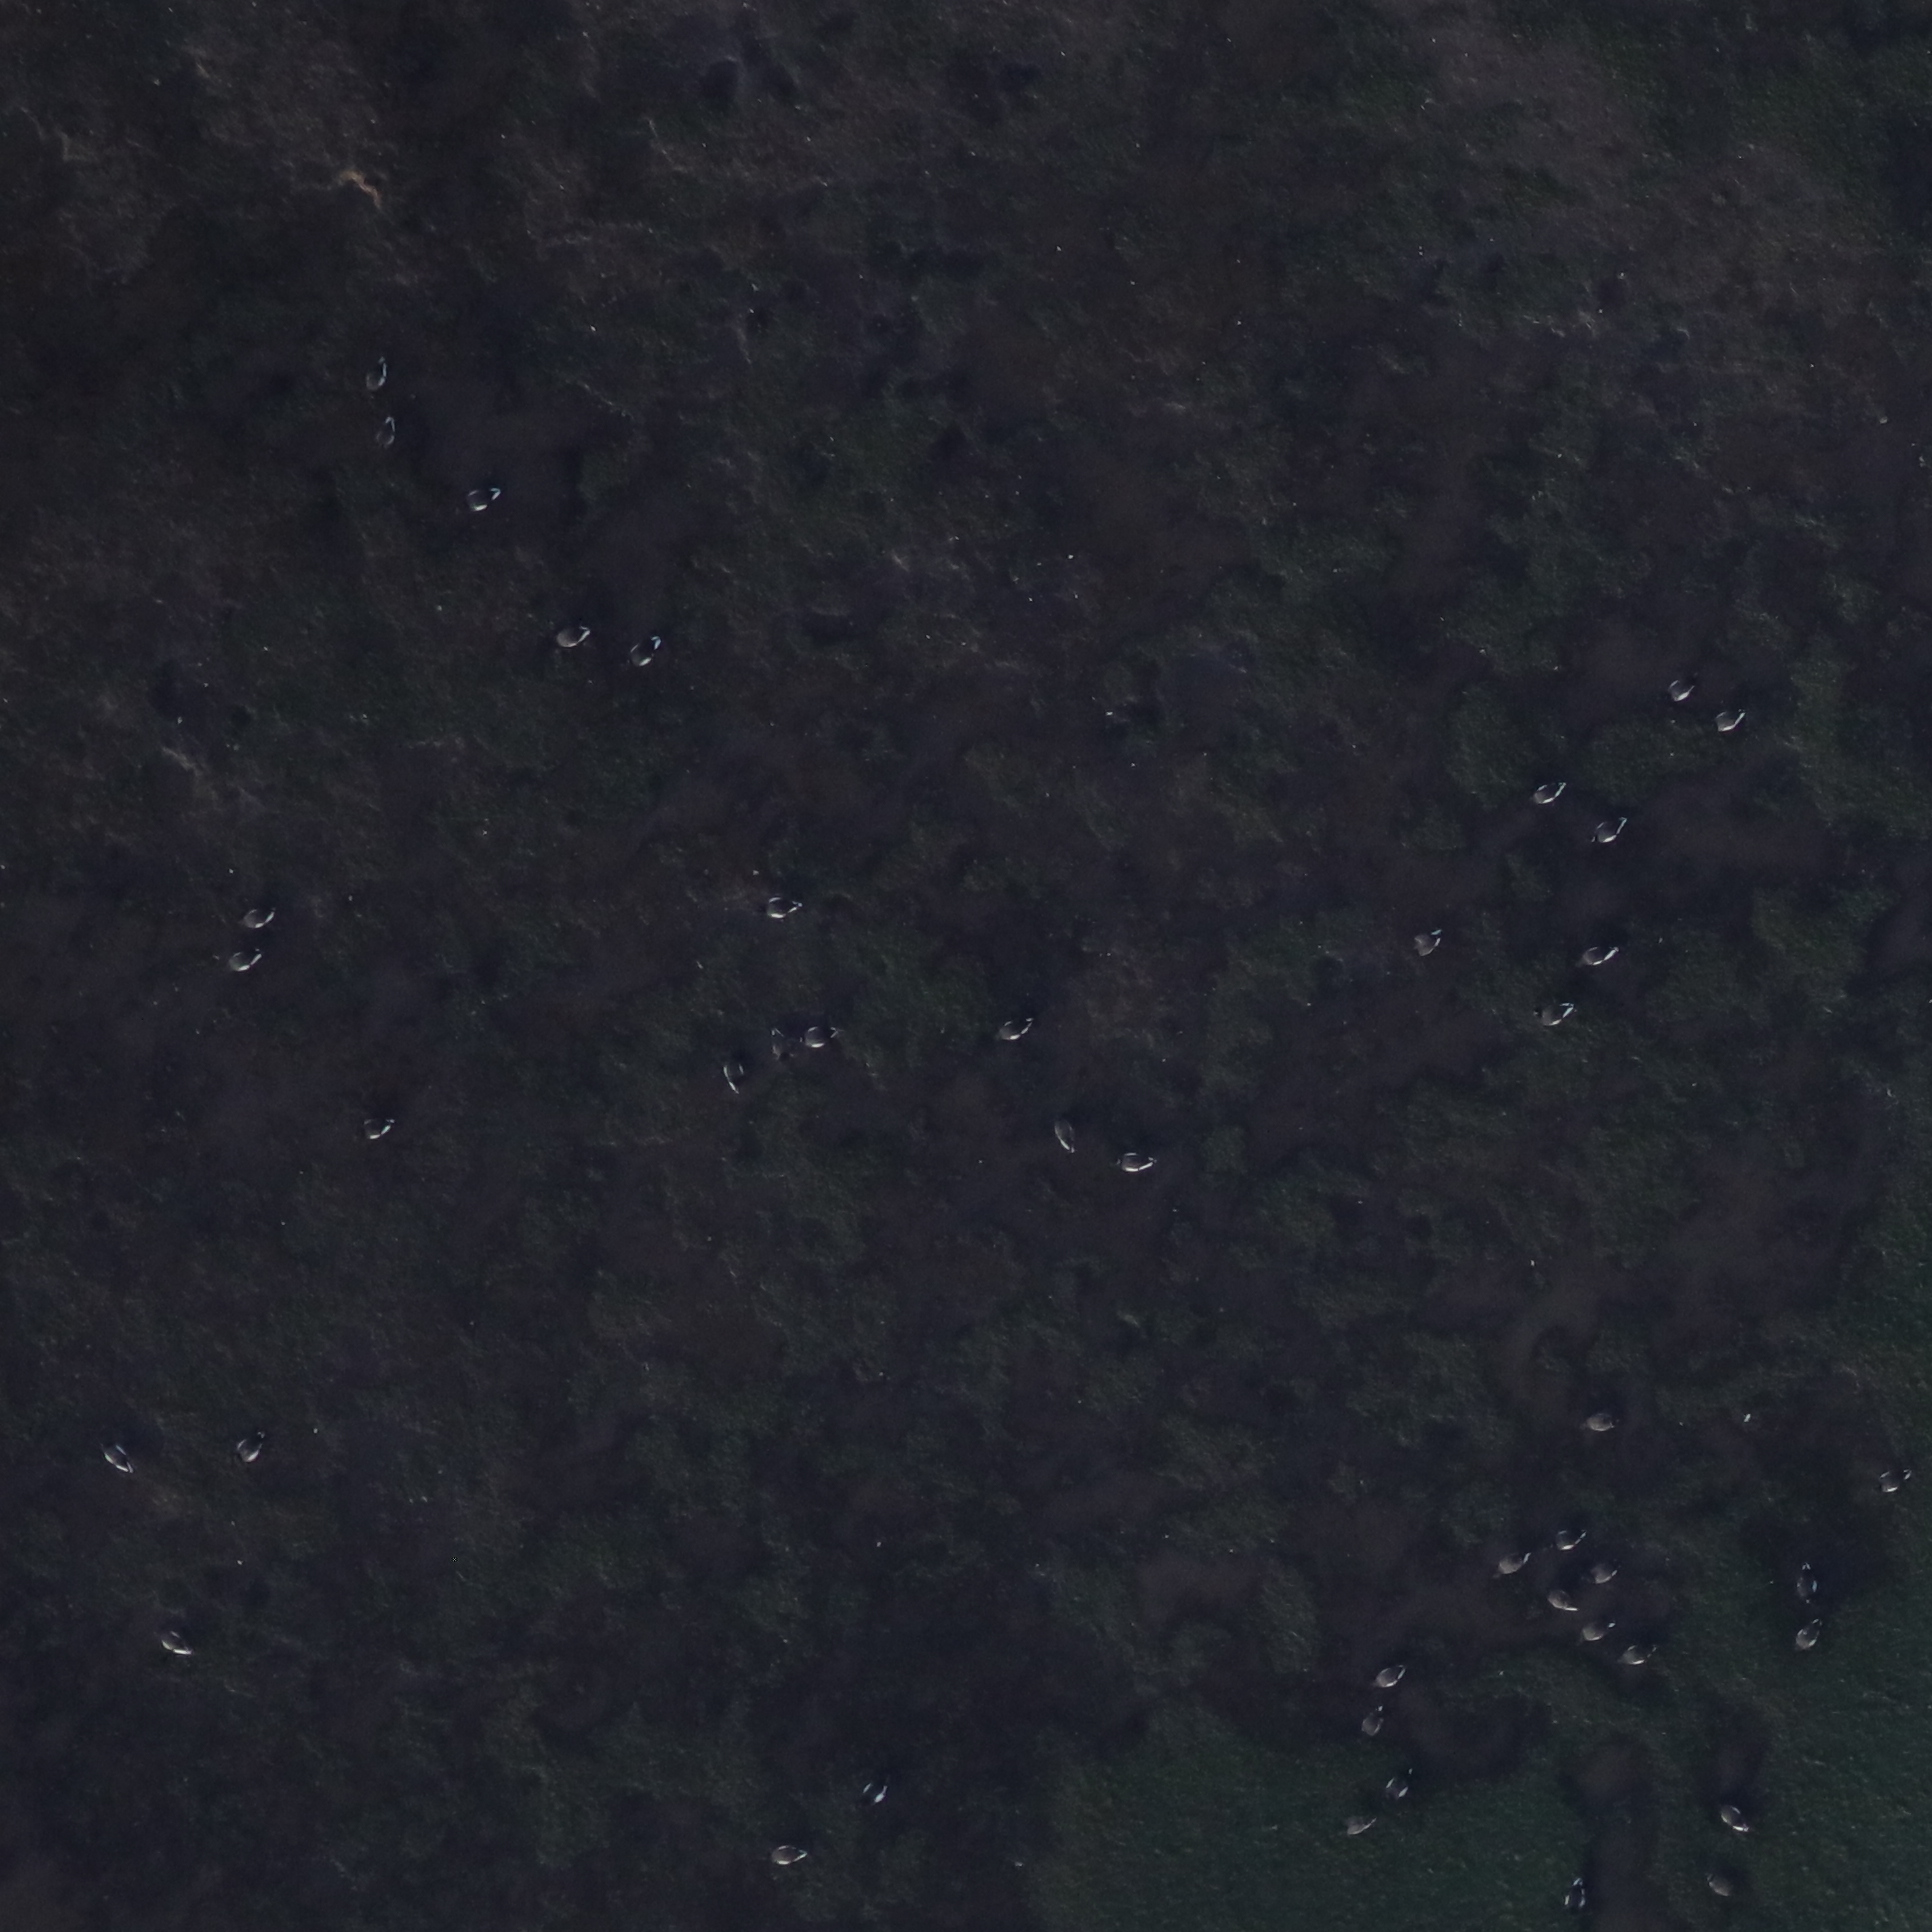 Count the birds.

44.